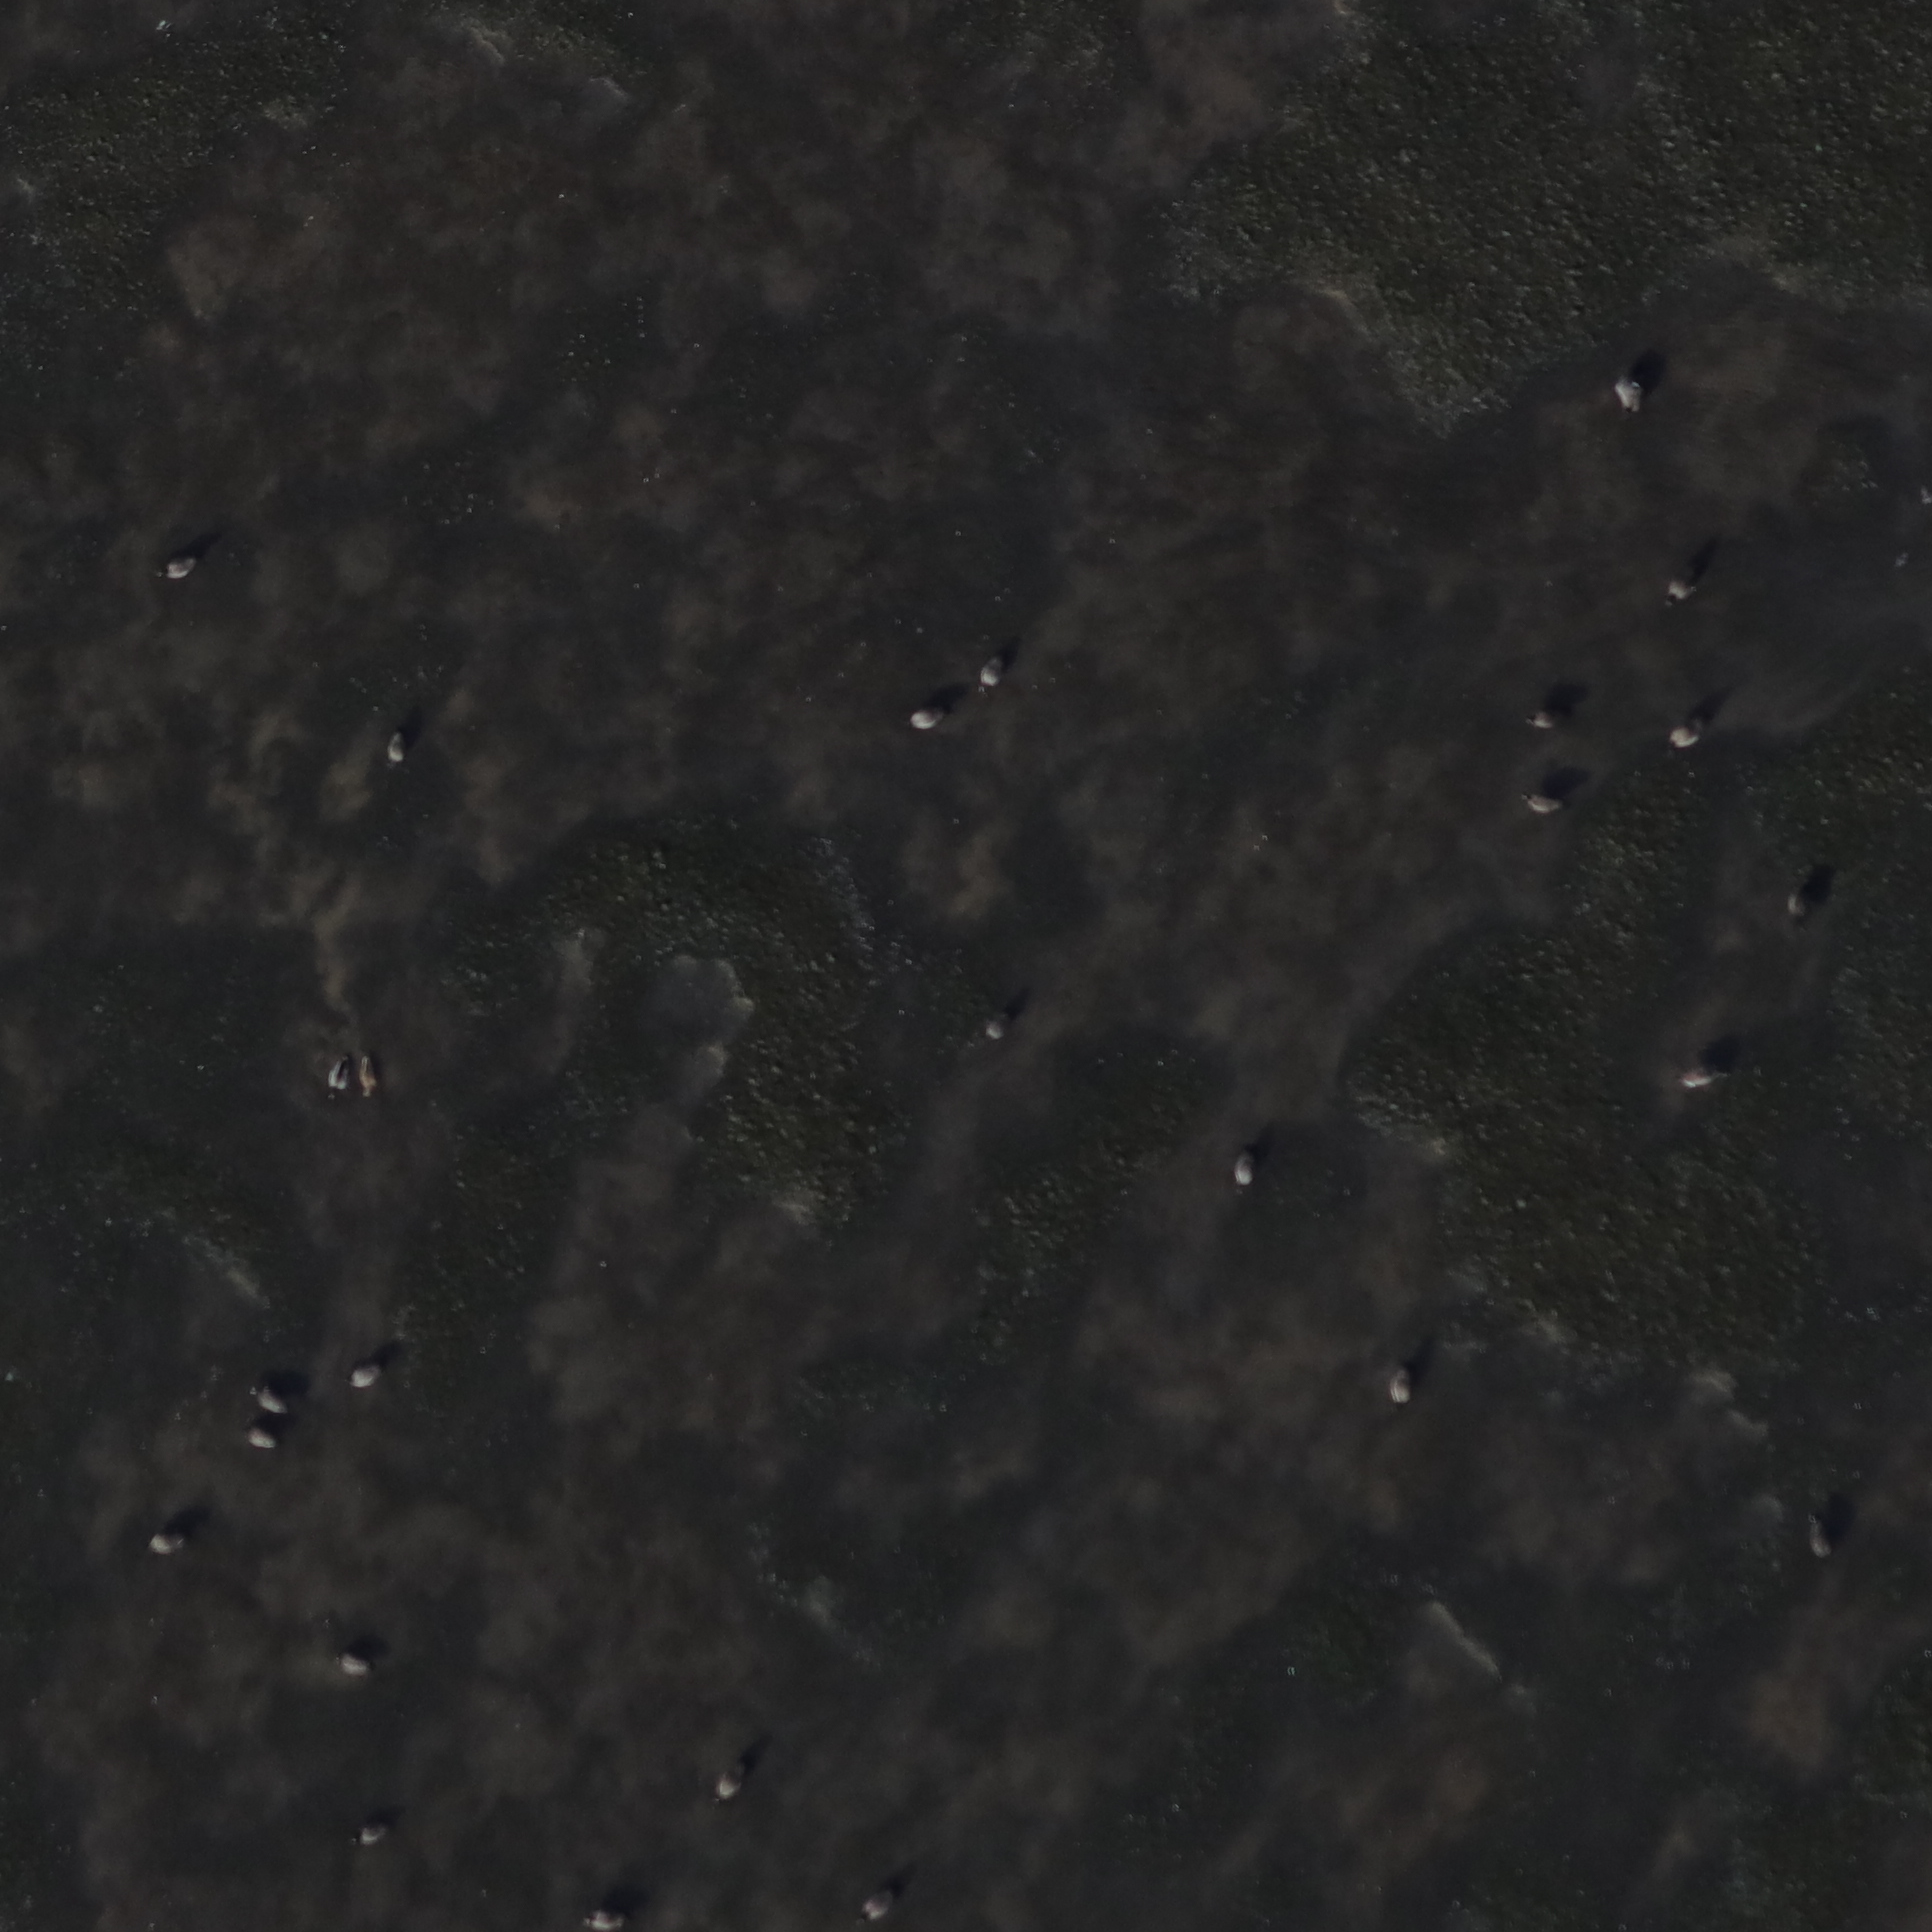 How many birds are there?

26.